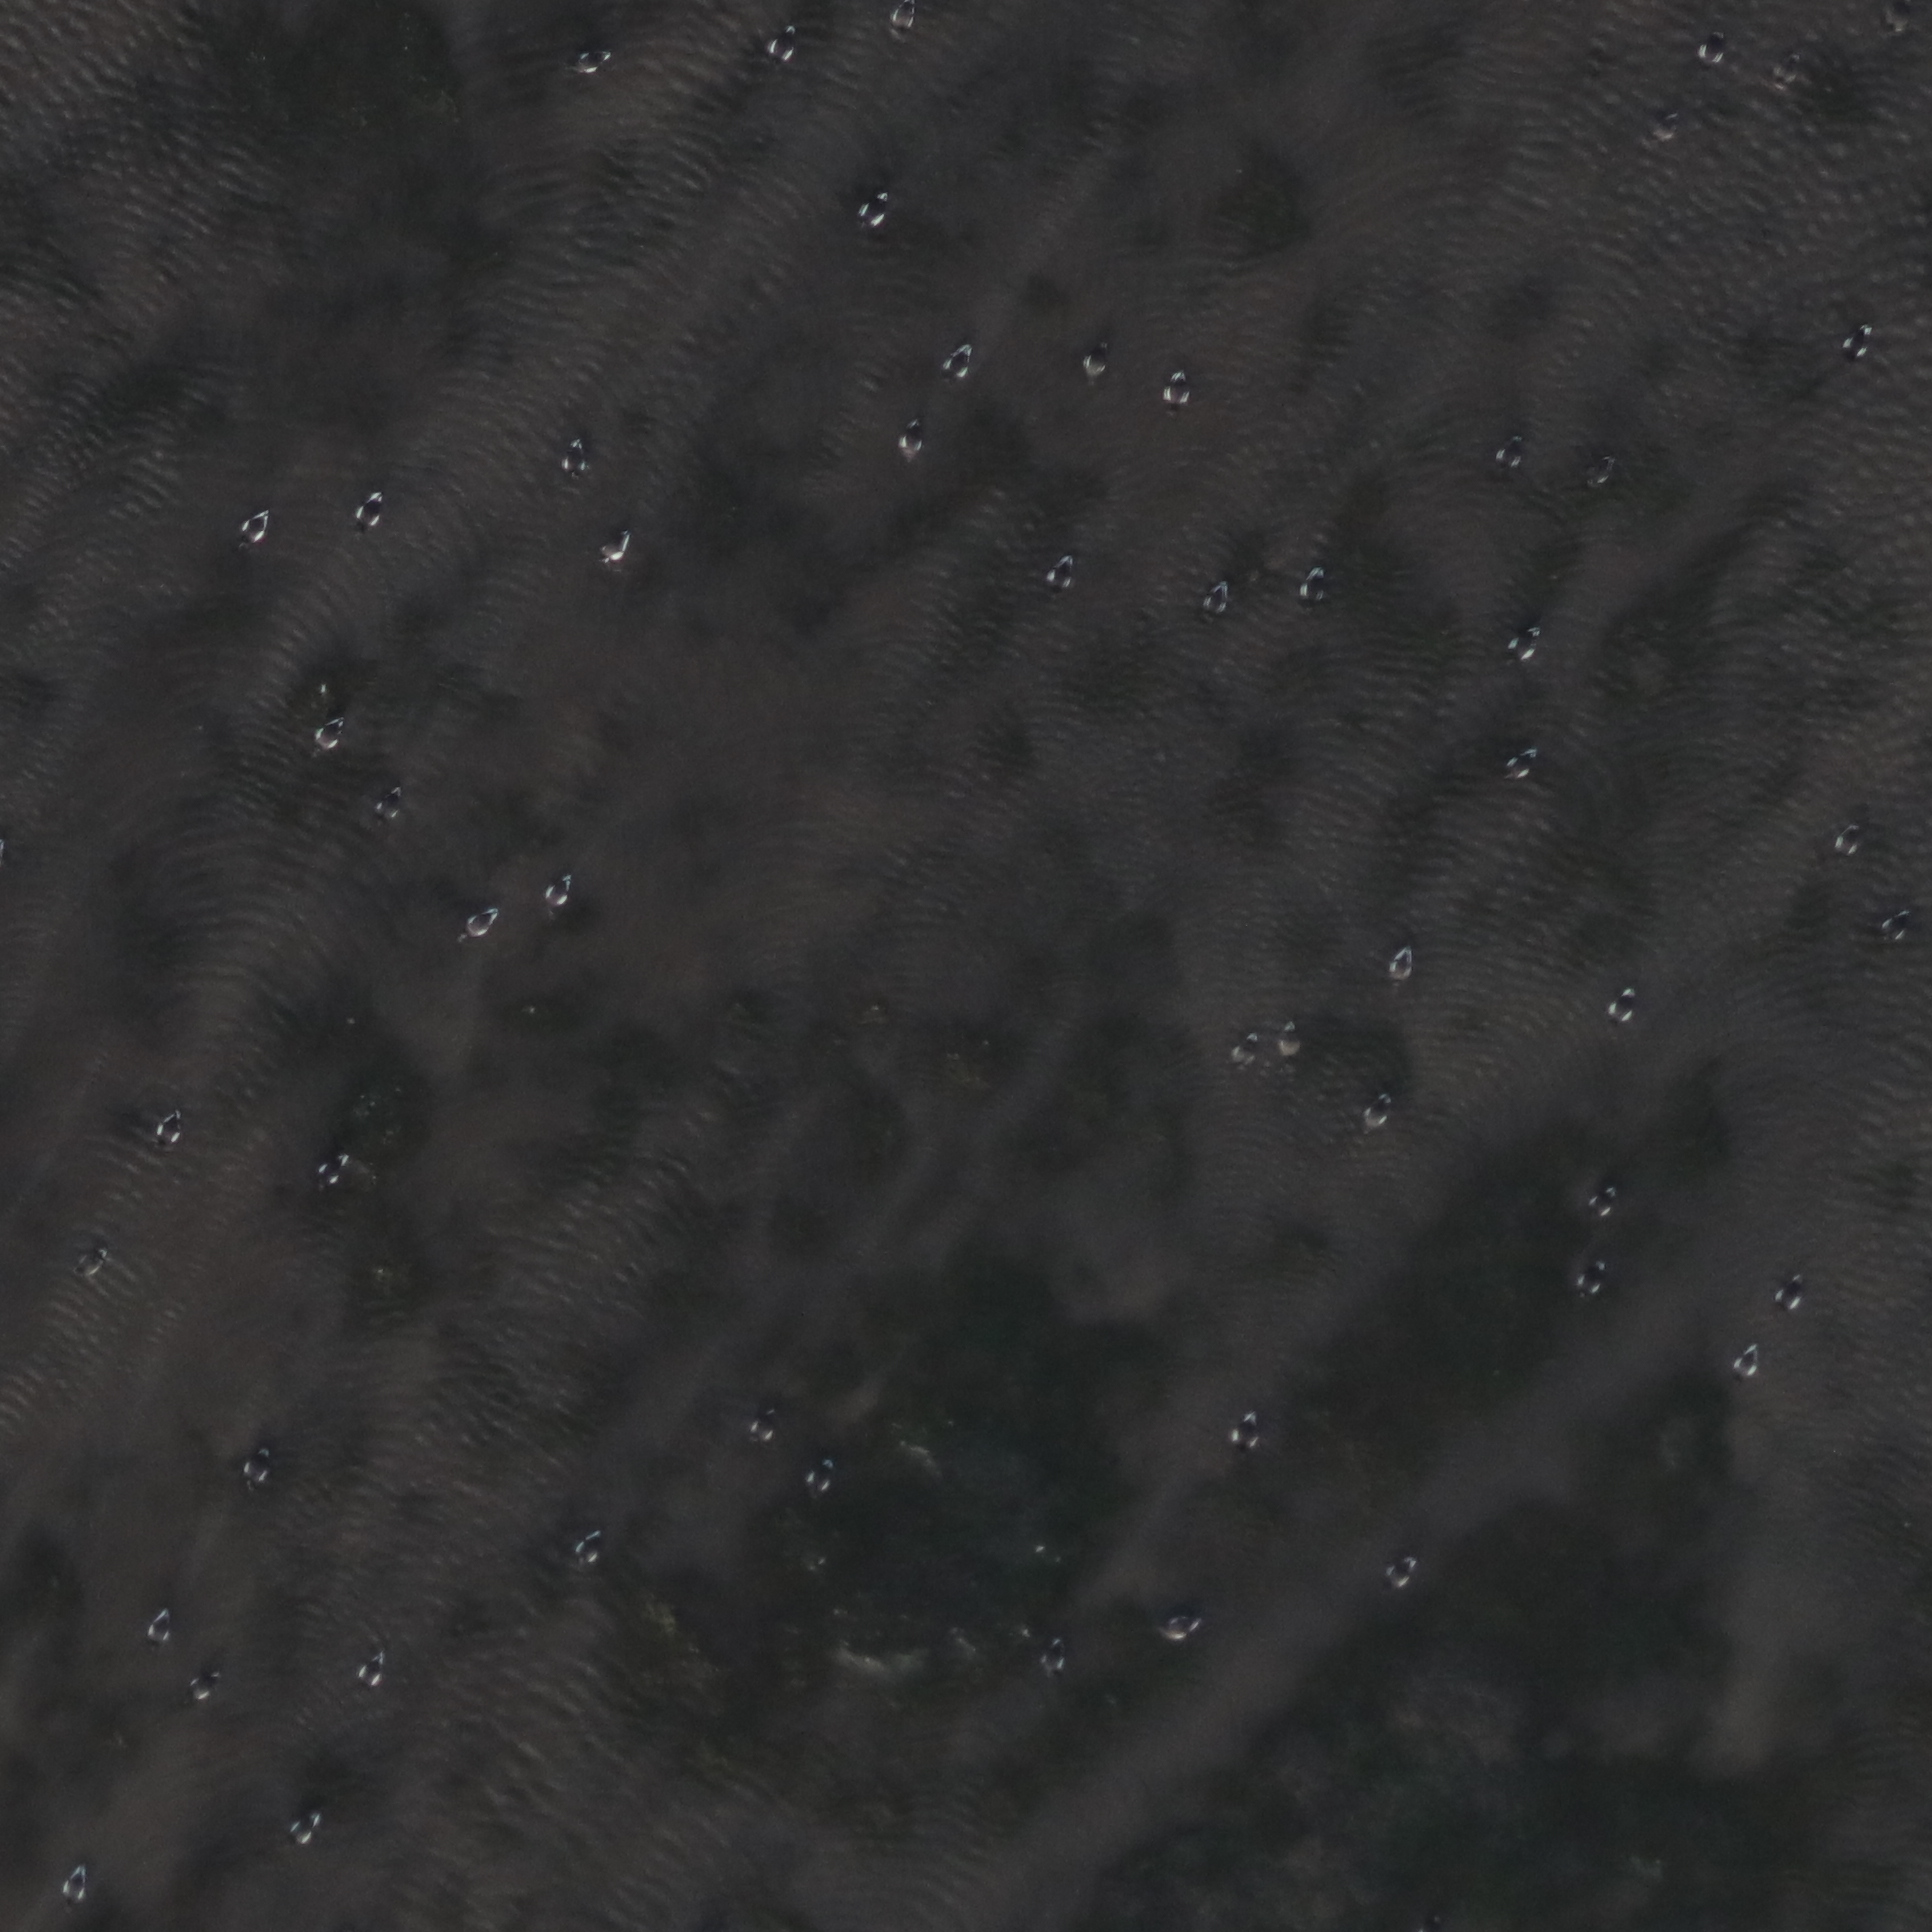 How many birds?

53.